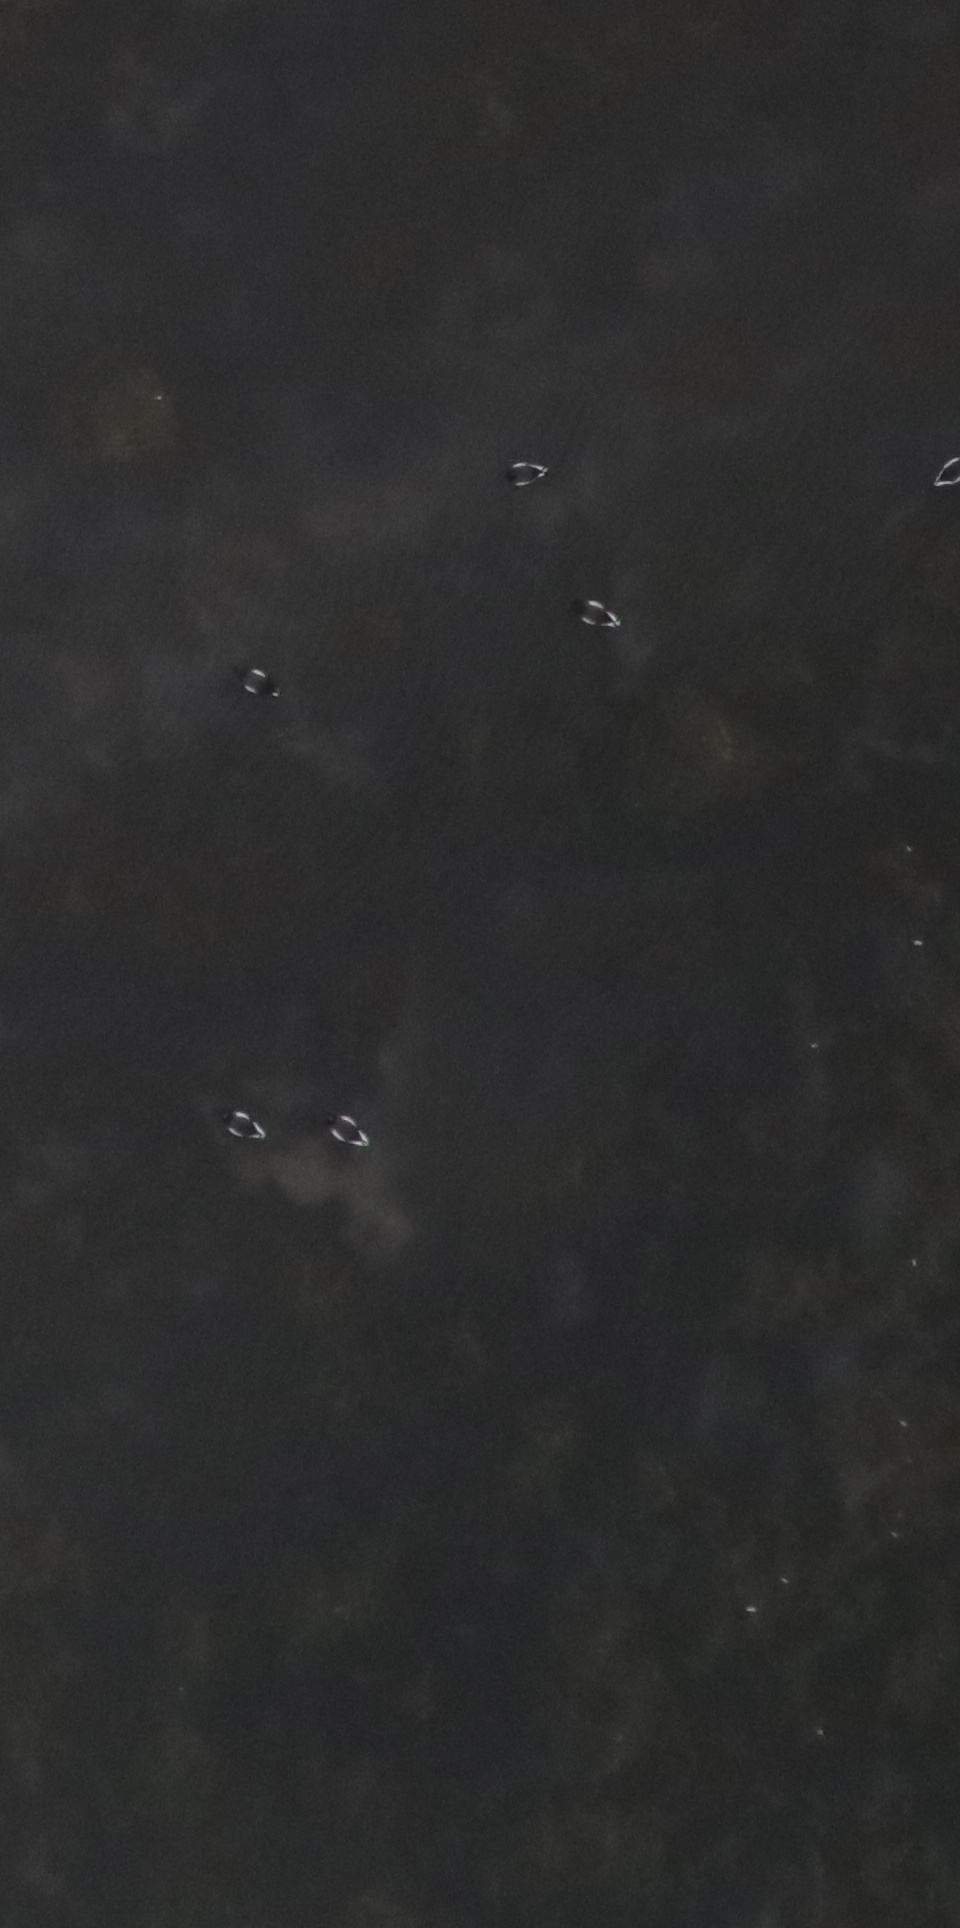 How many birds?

6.